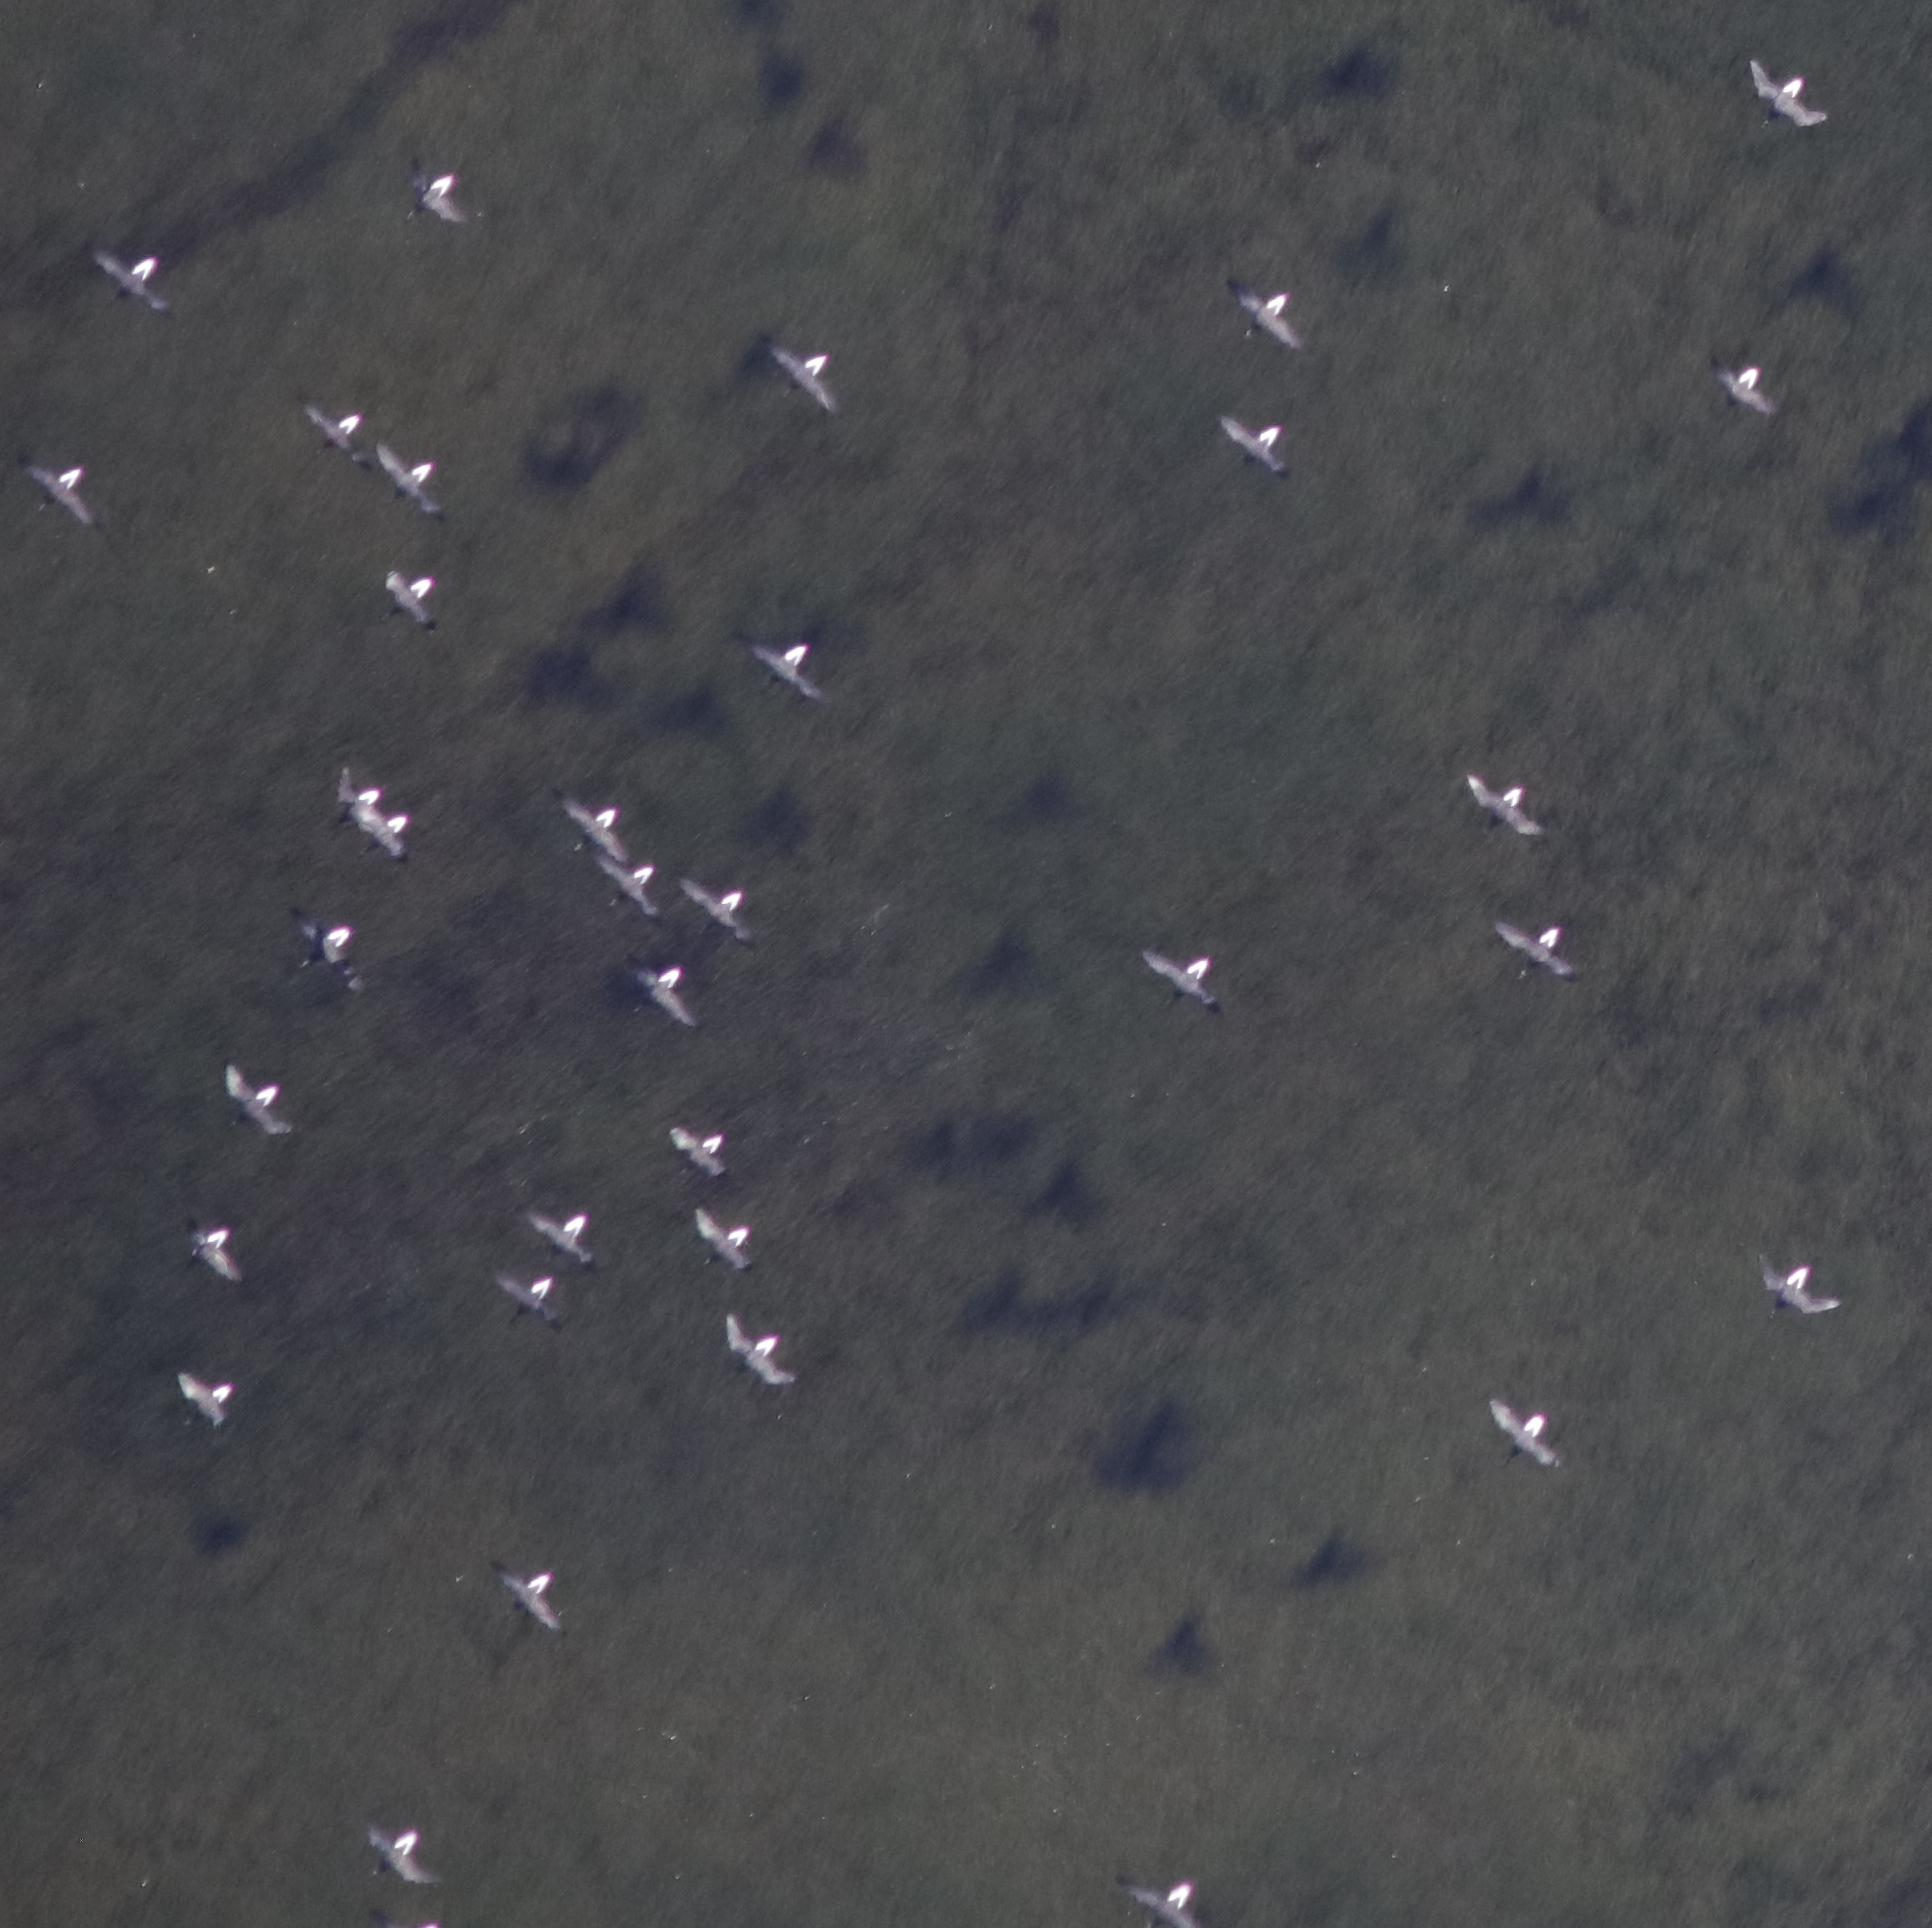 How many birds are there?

35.